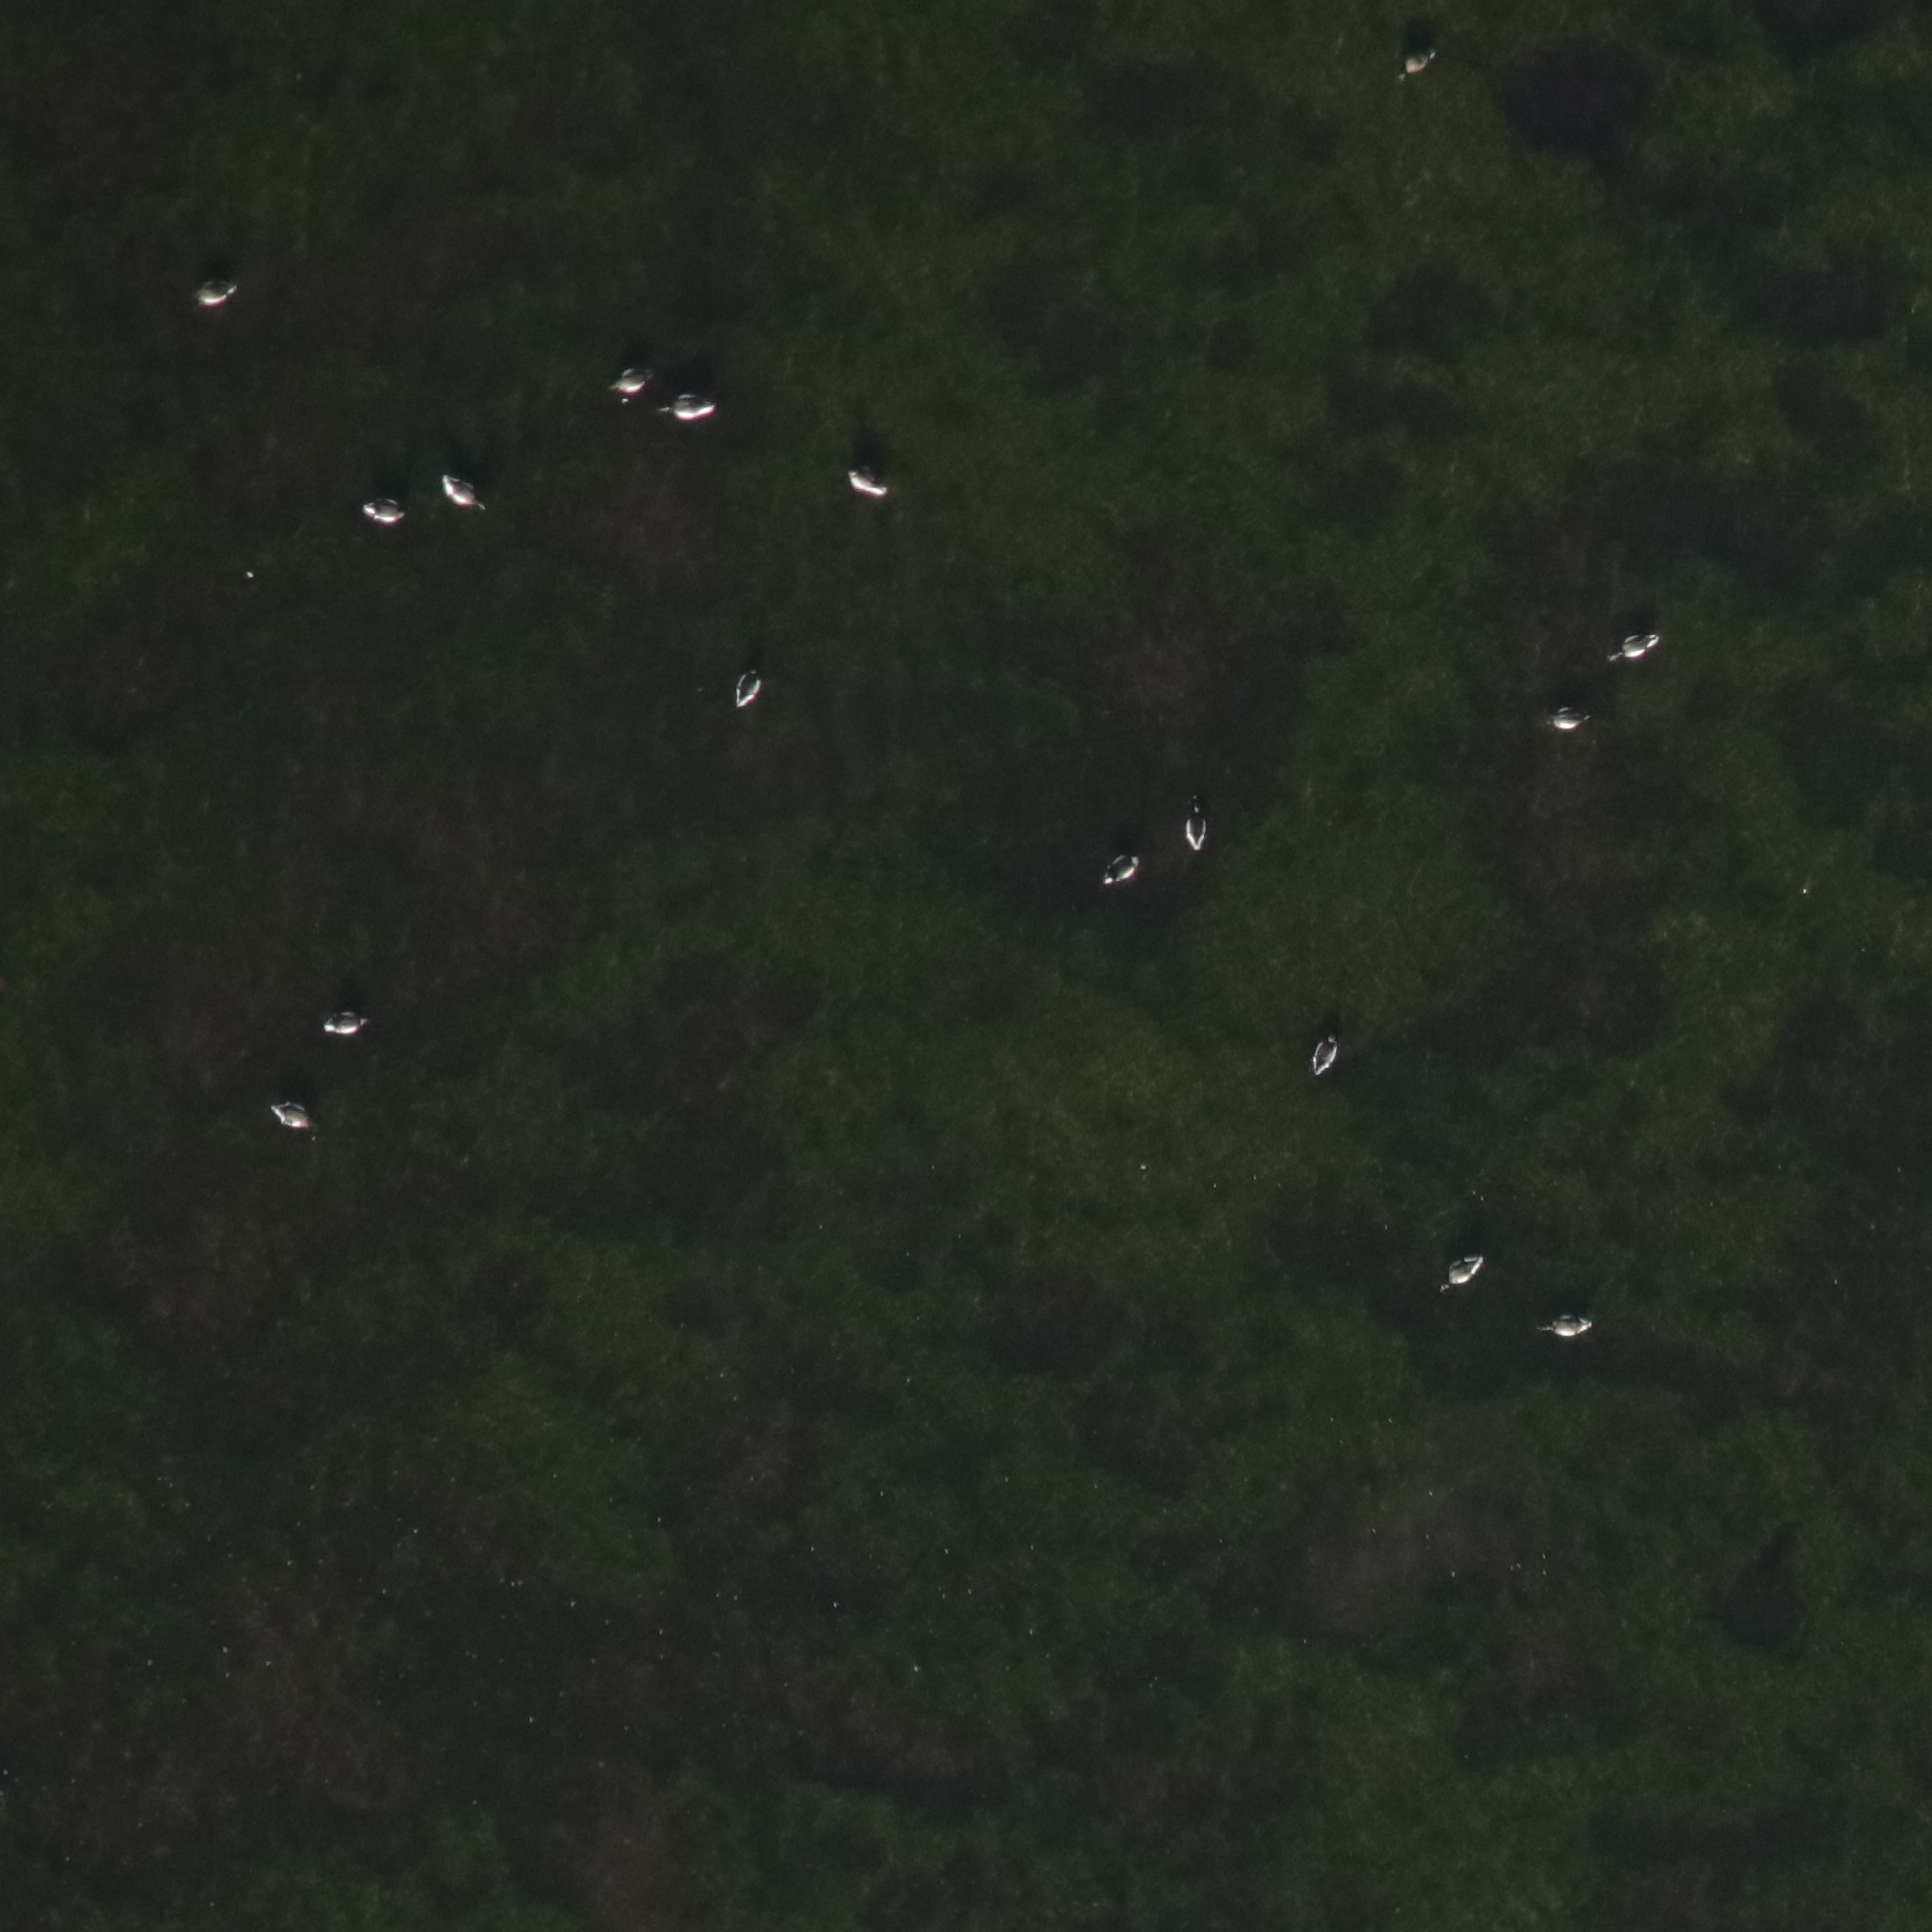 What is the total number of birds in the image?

17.